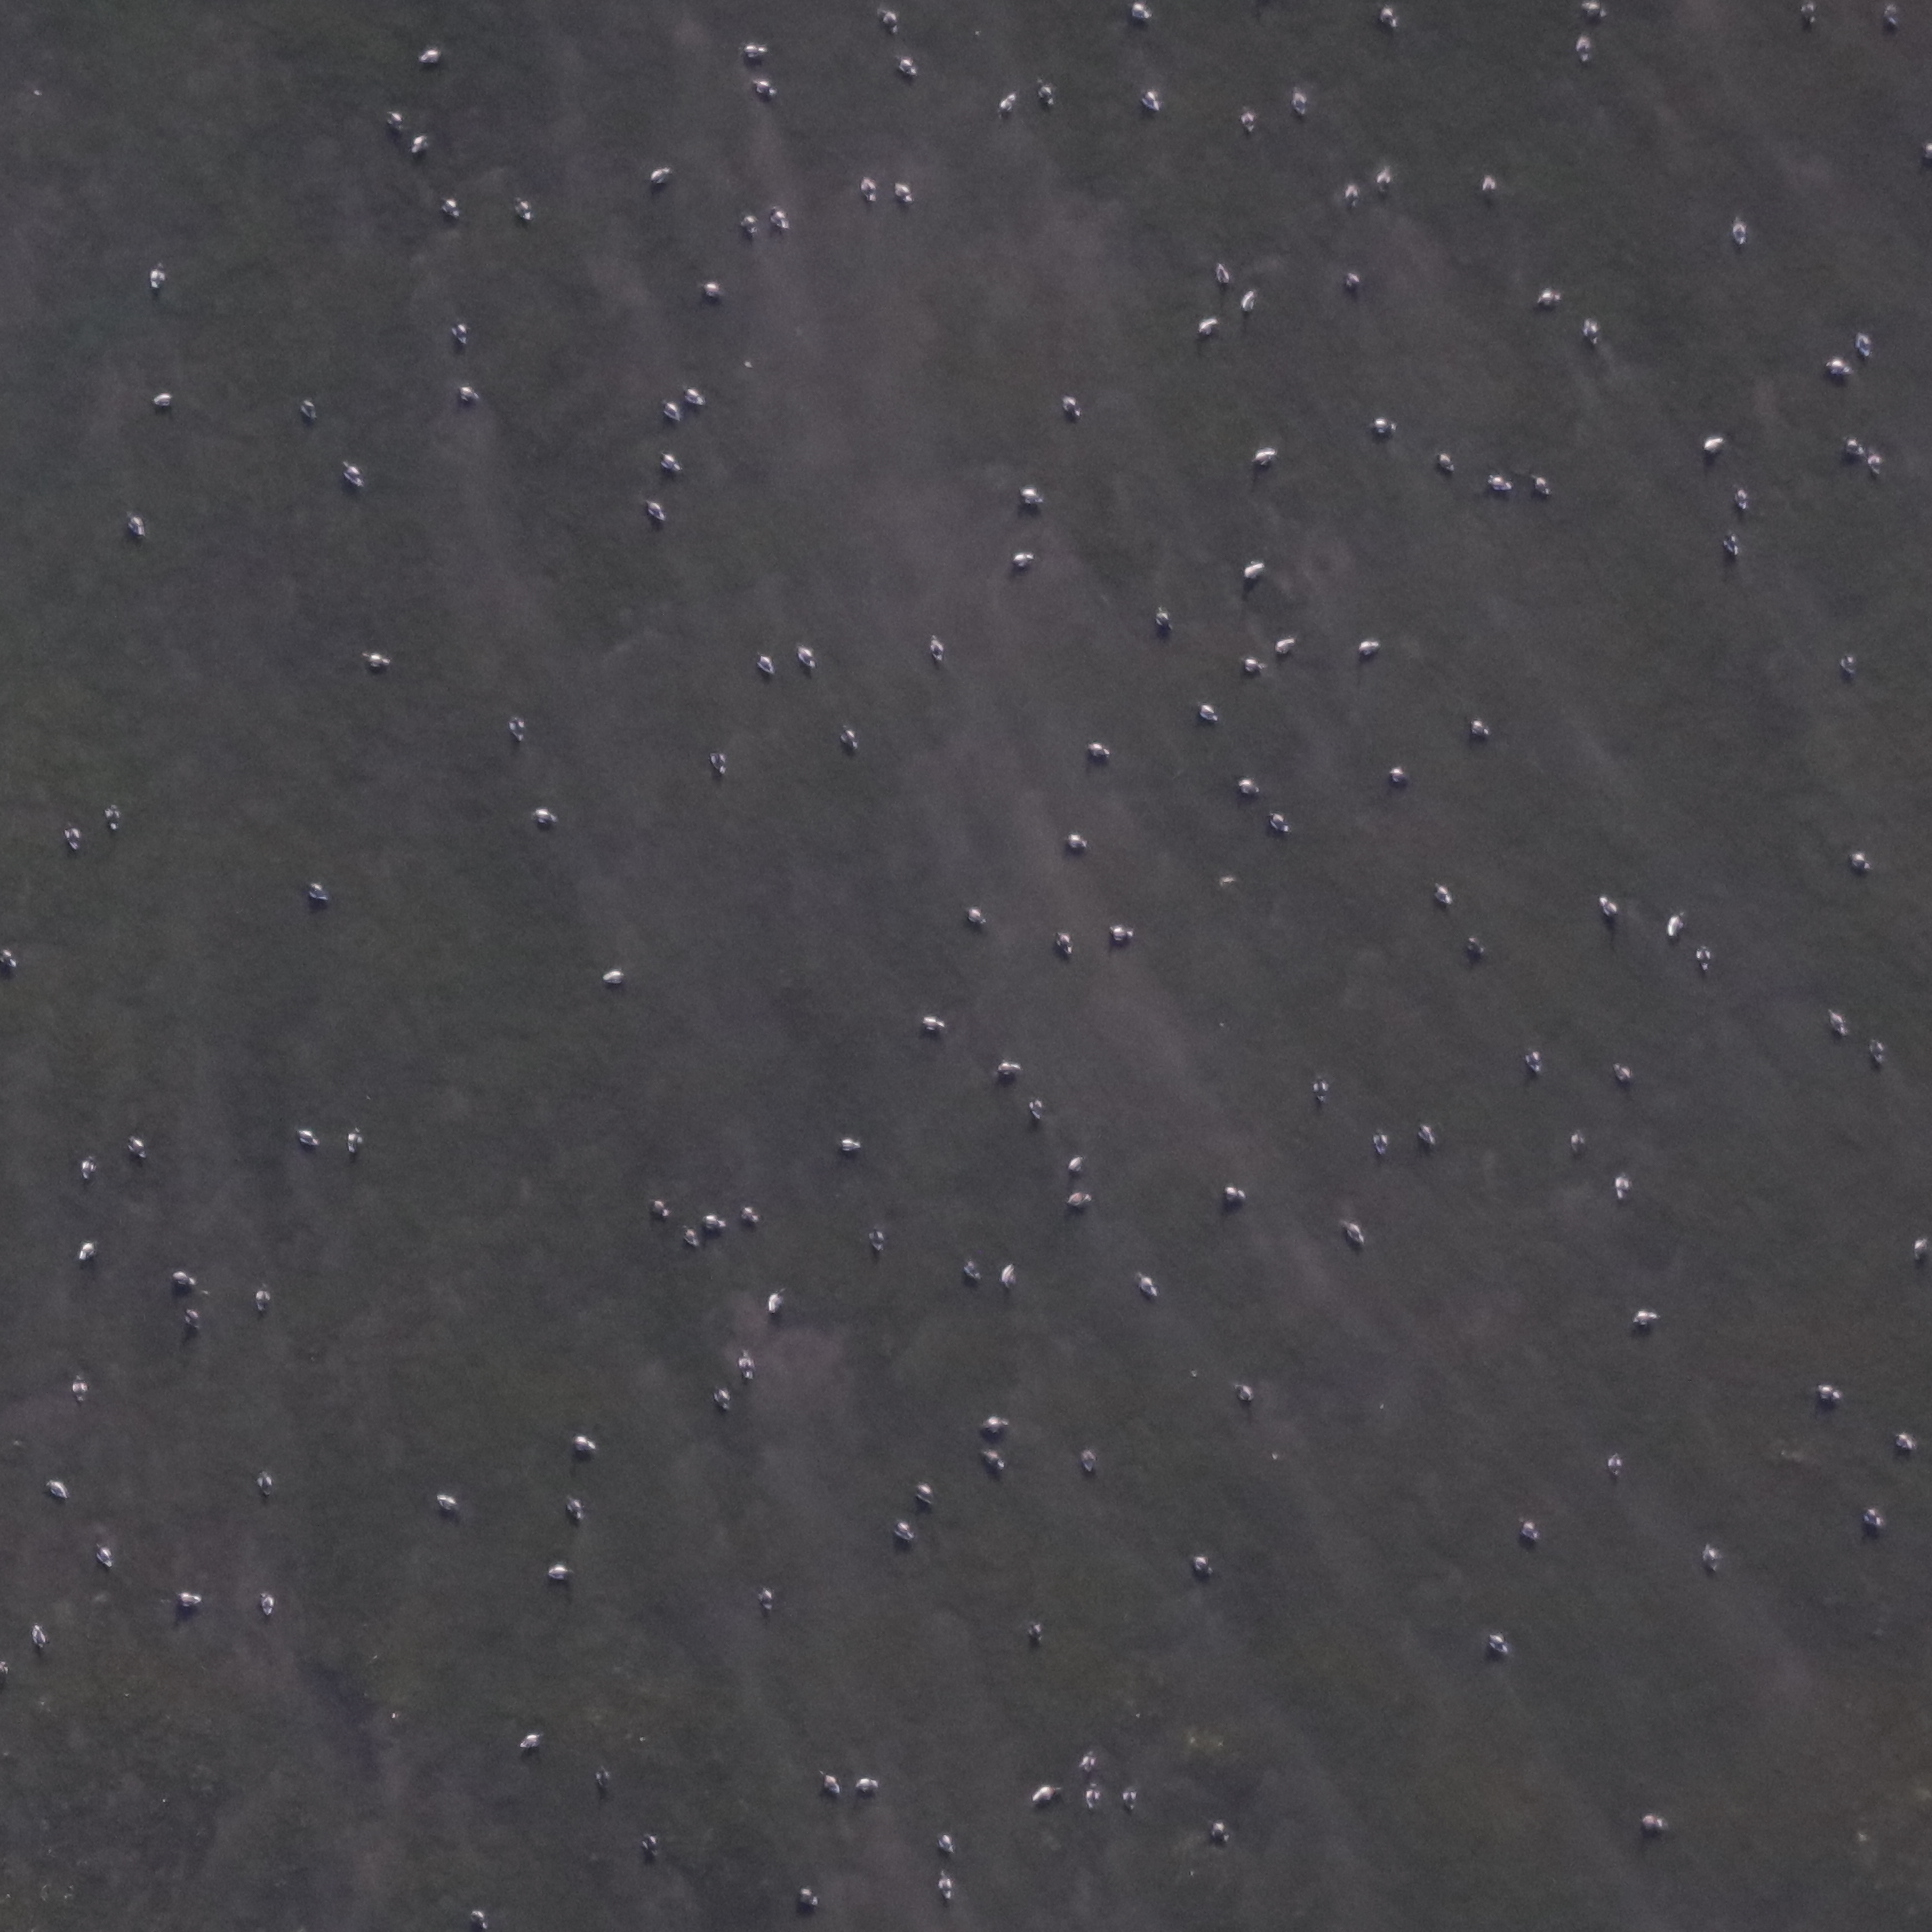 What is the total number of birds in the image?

179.